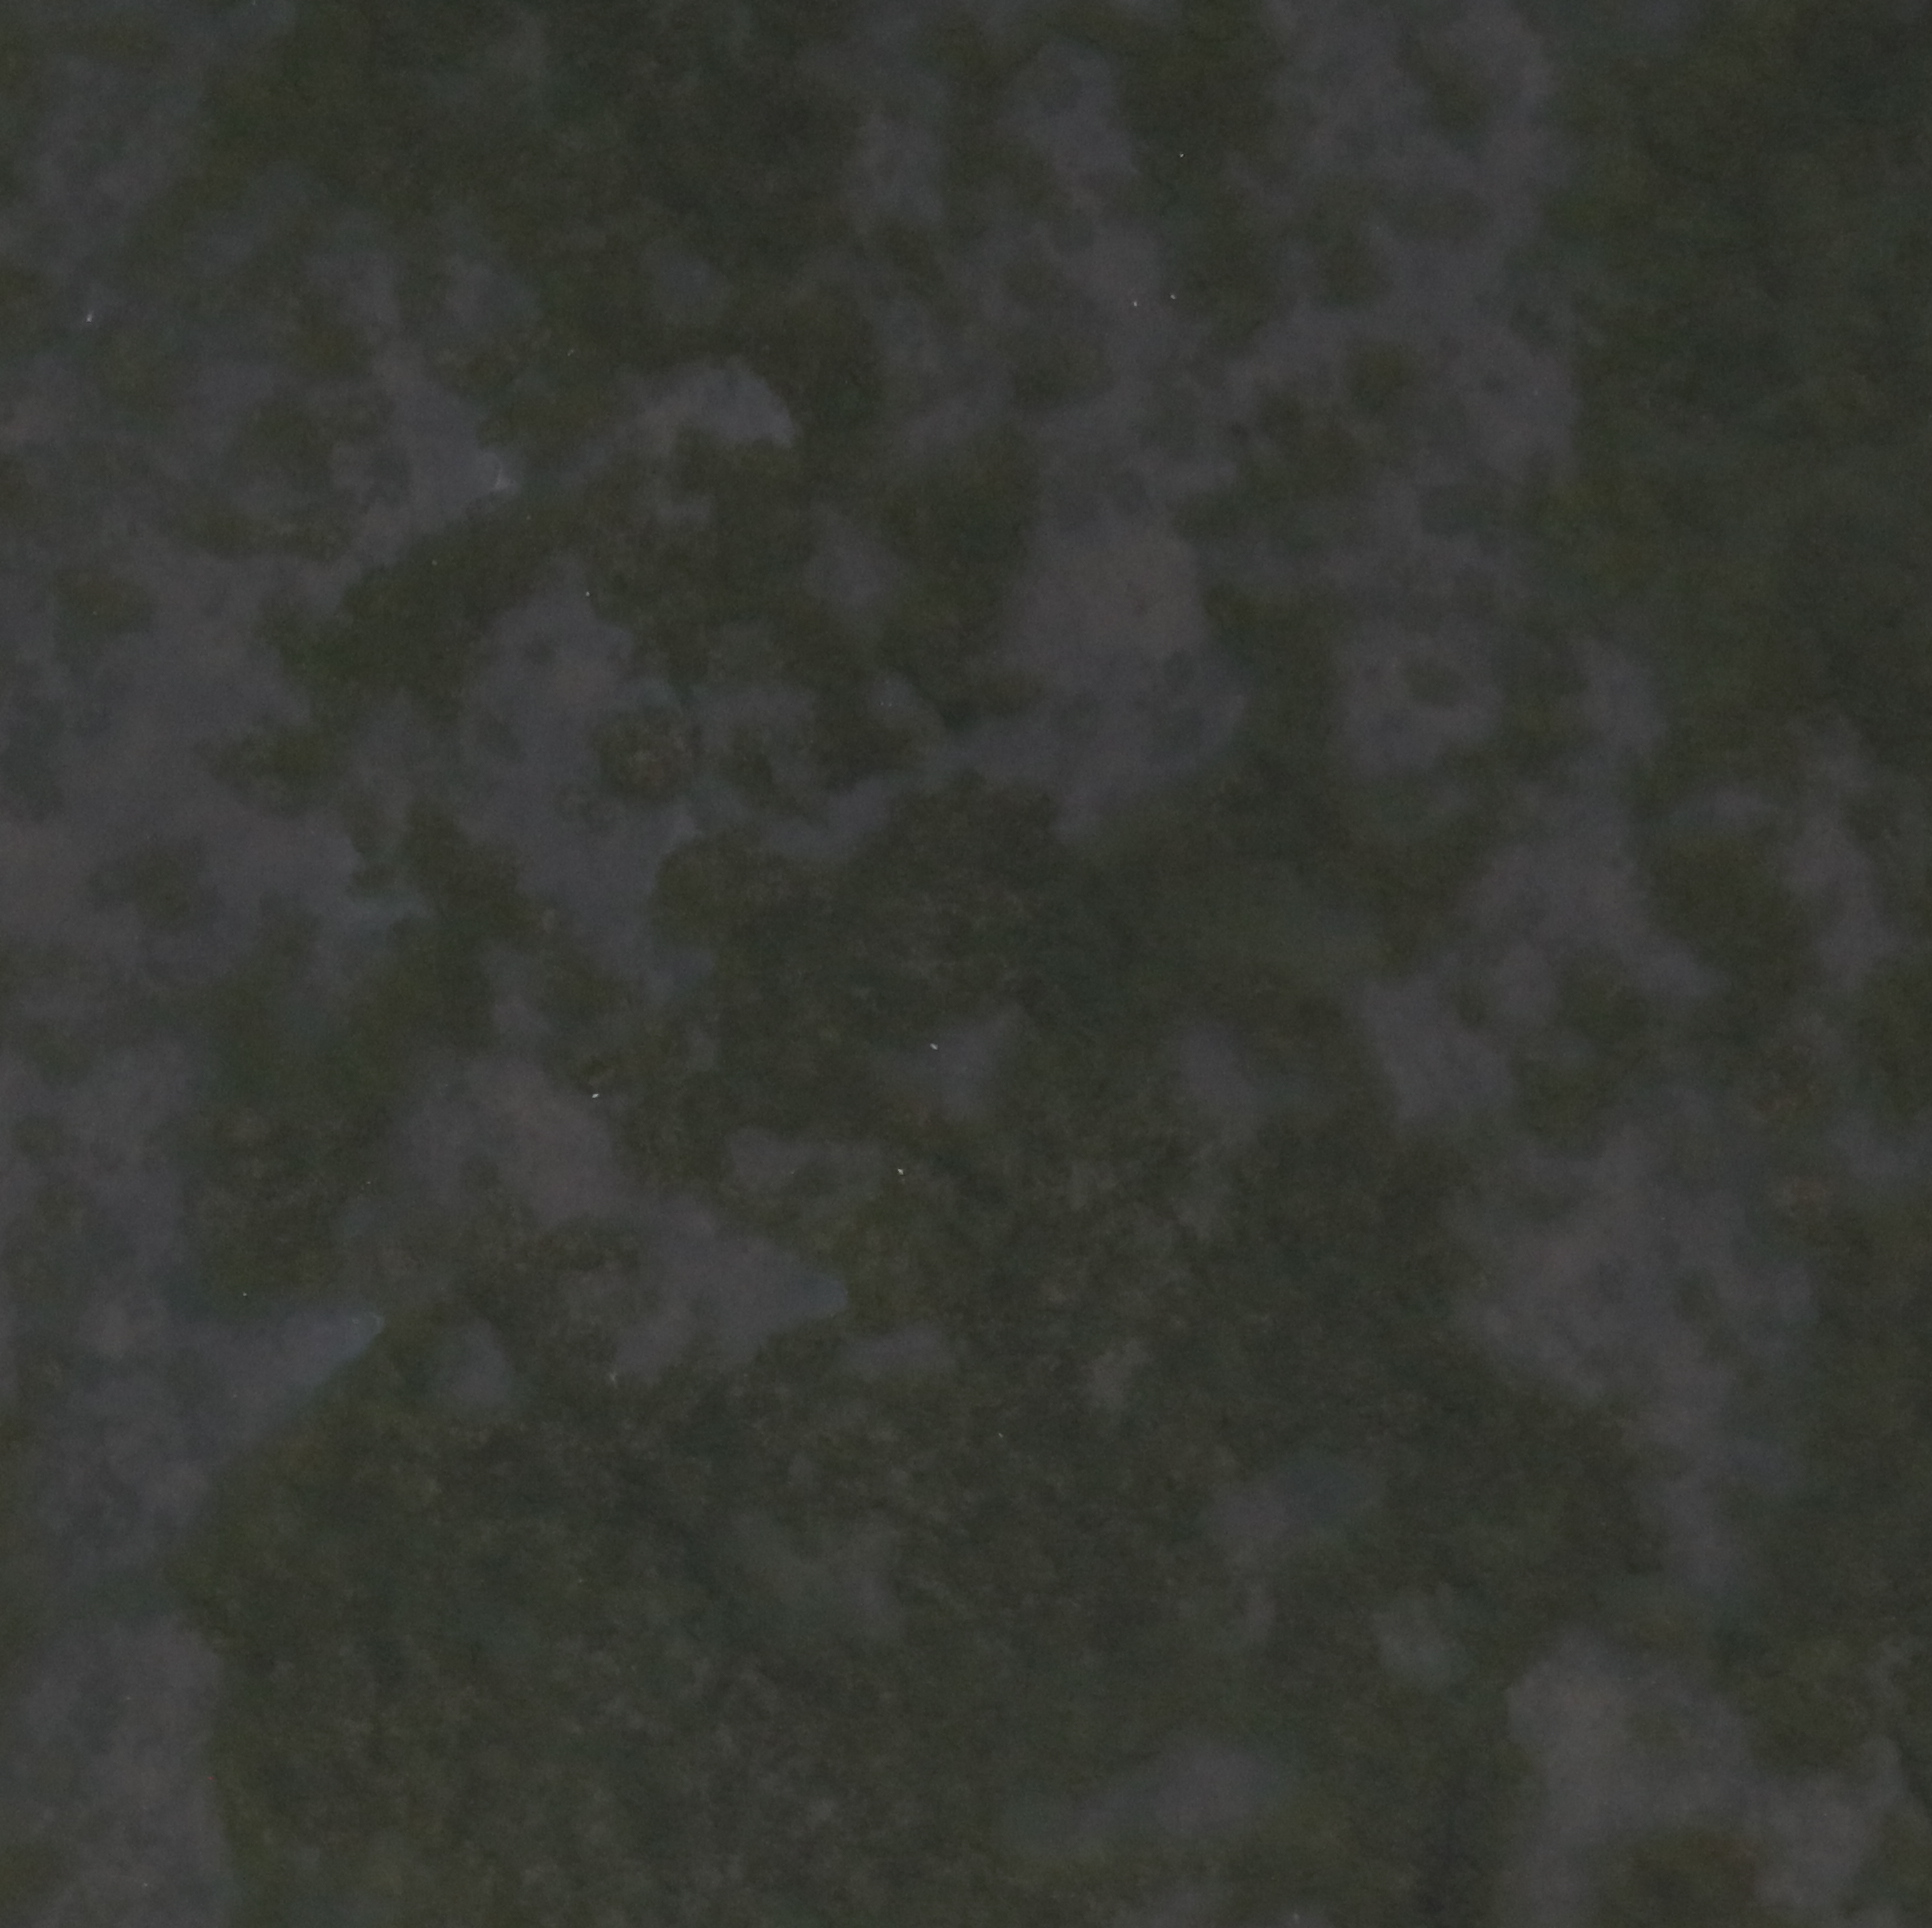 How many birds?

0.